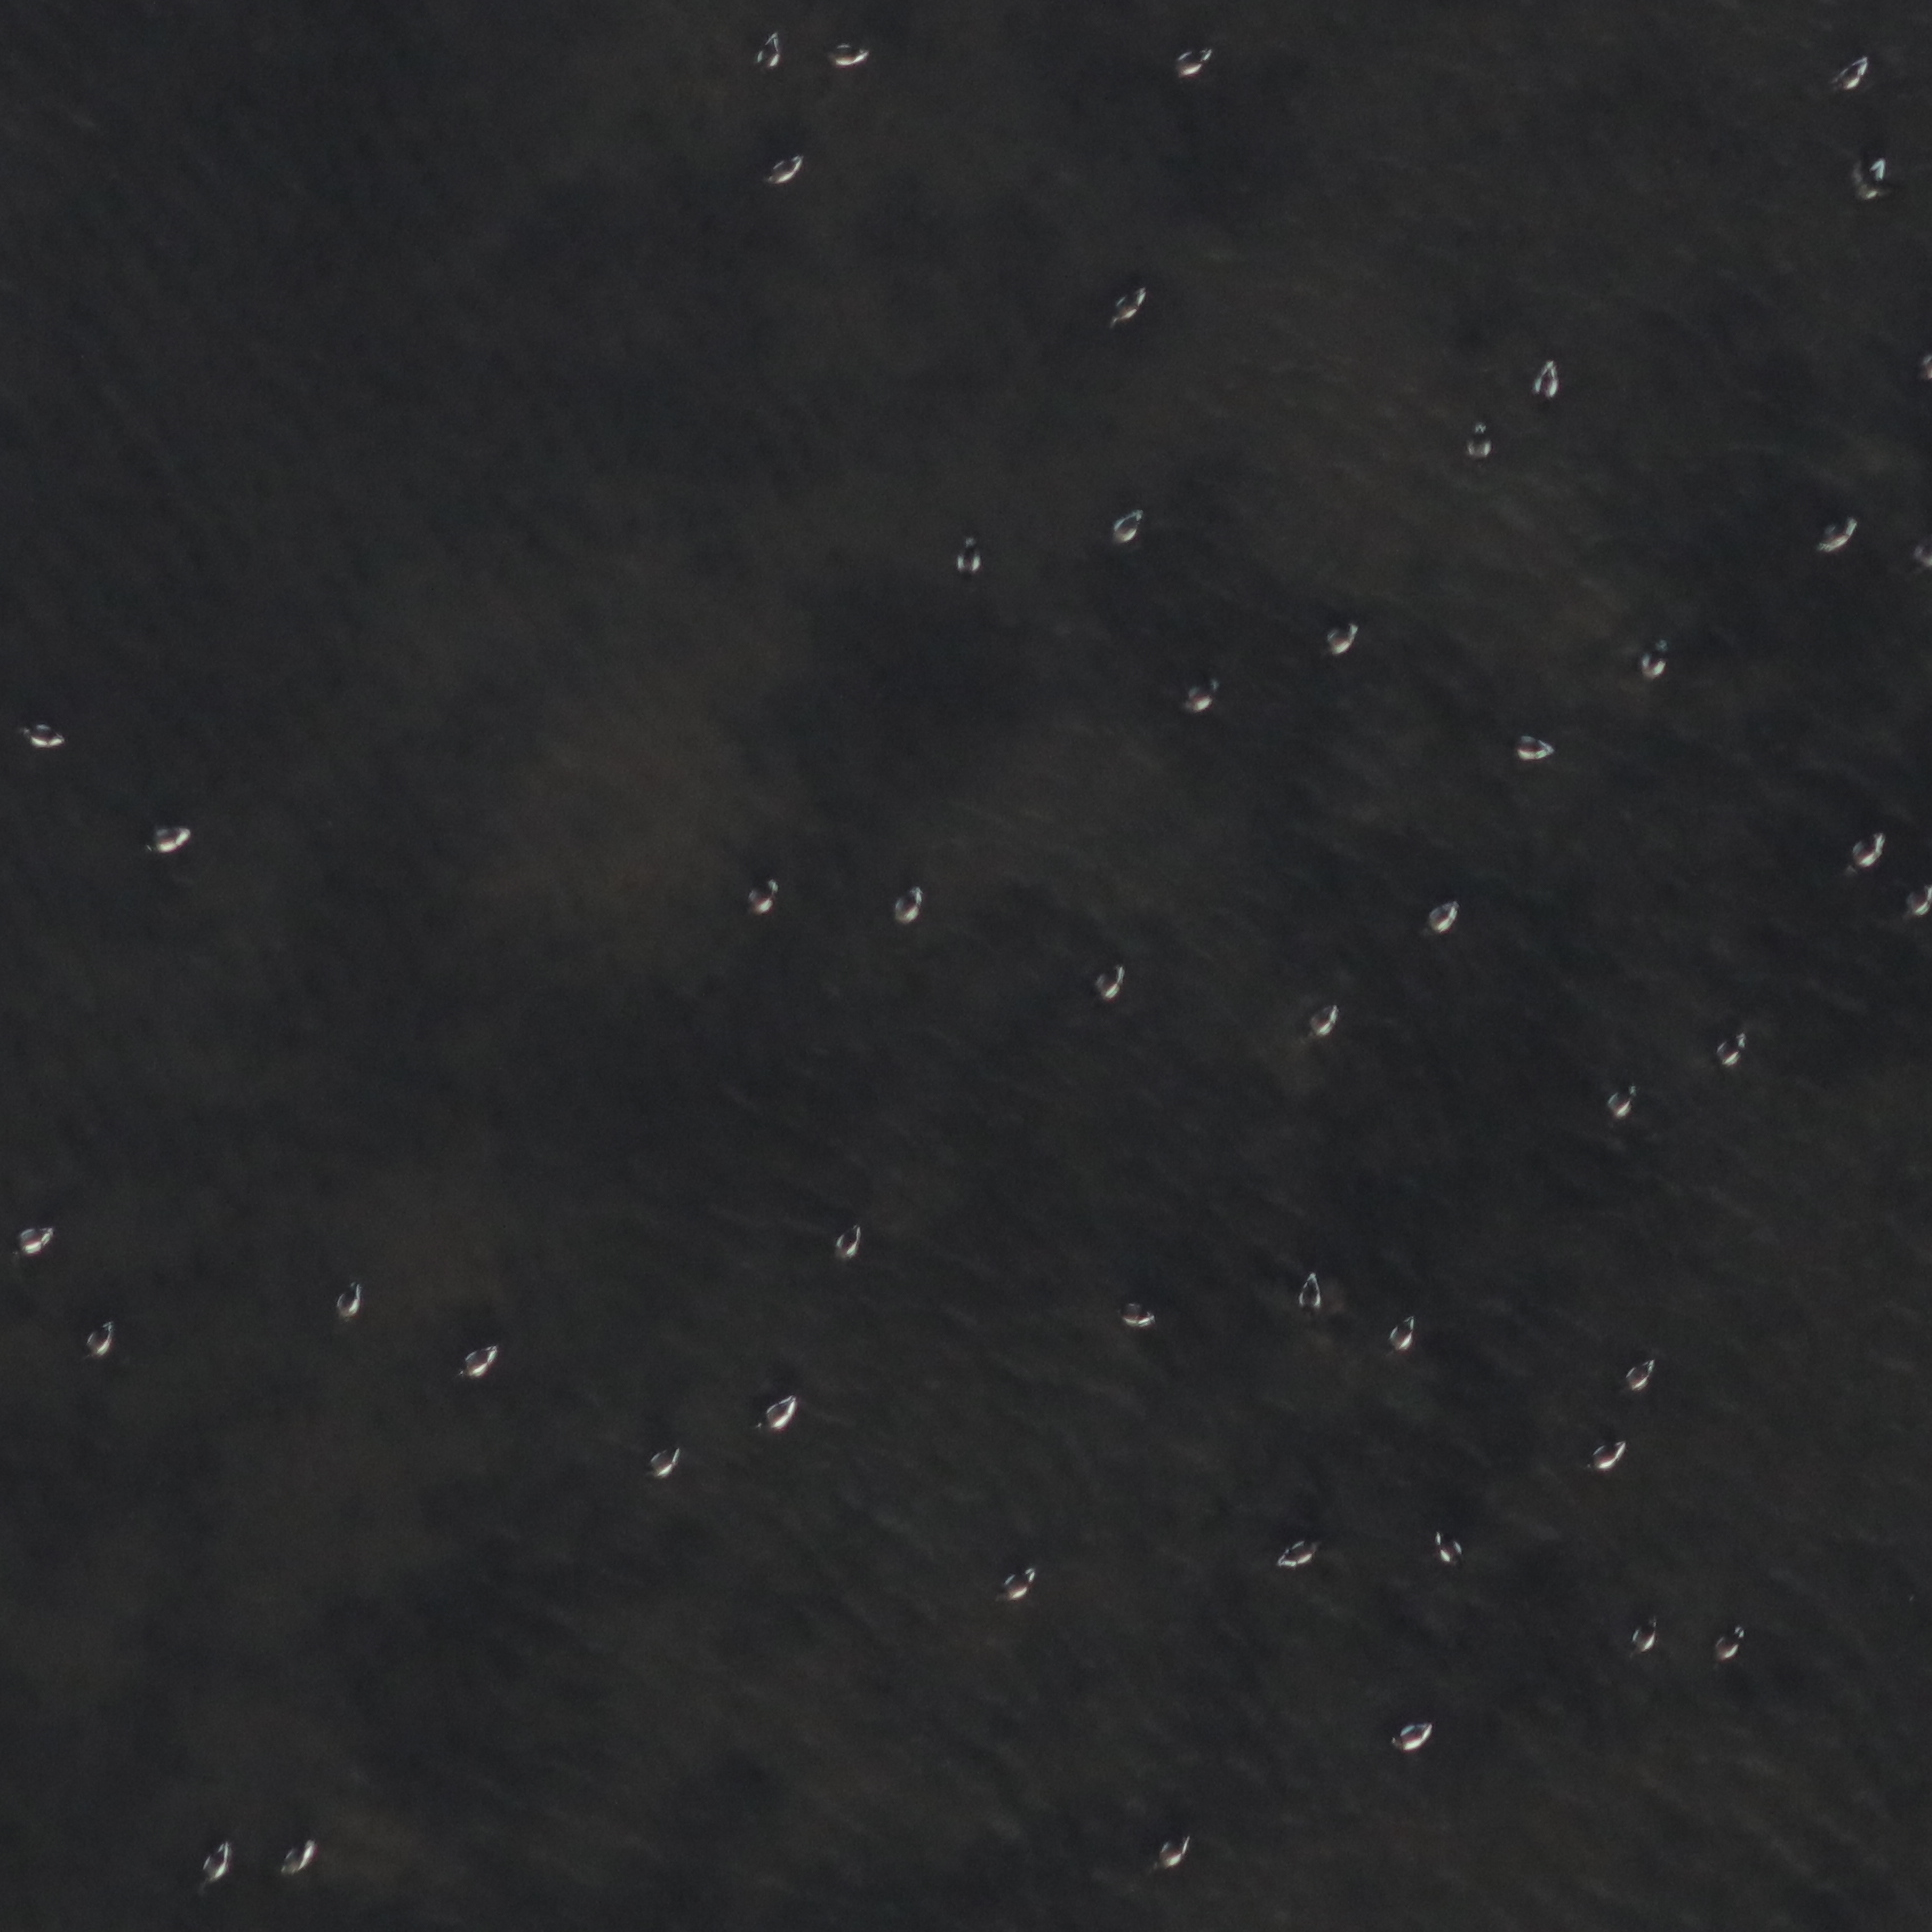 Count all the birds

49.